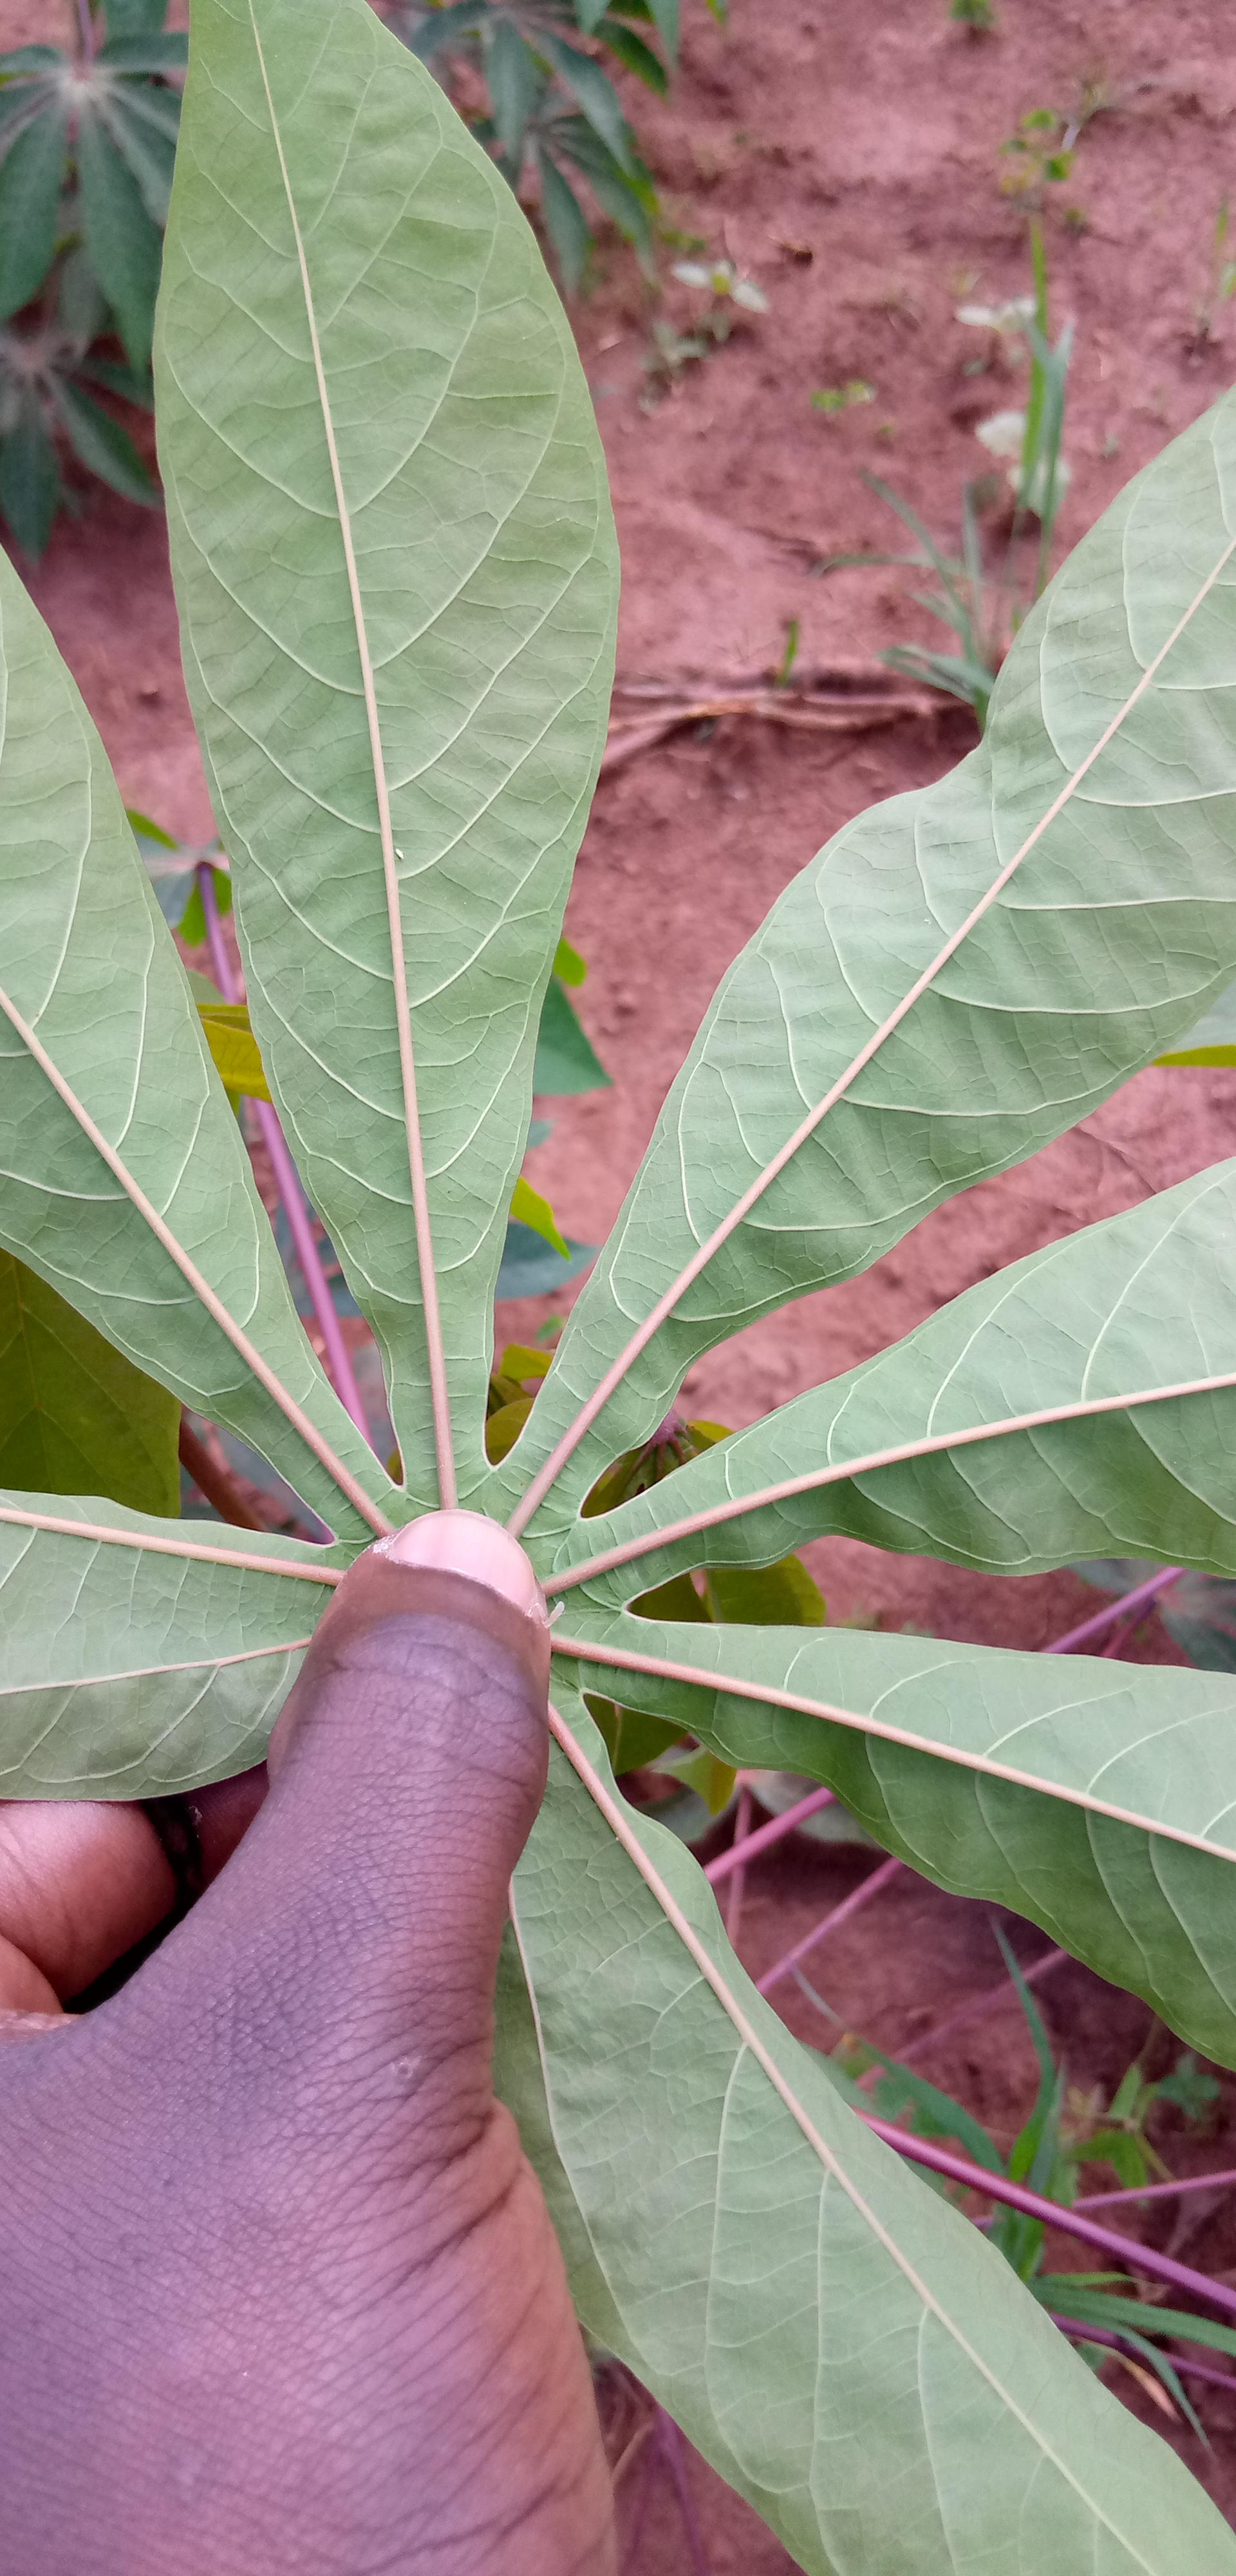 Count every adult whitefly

1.